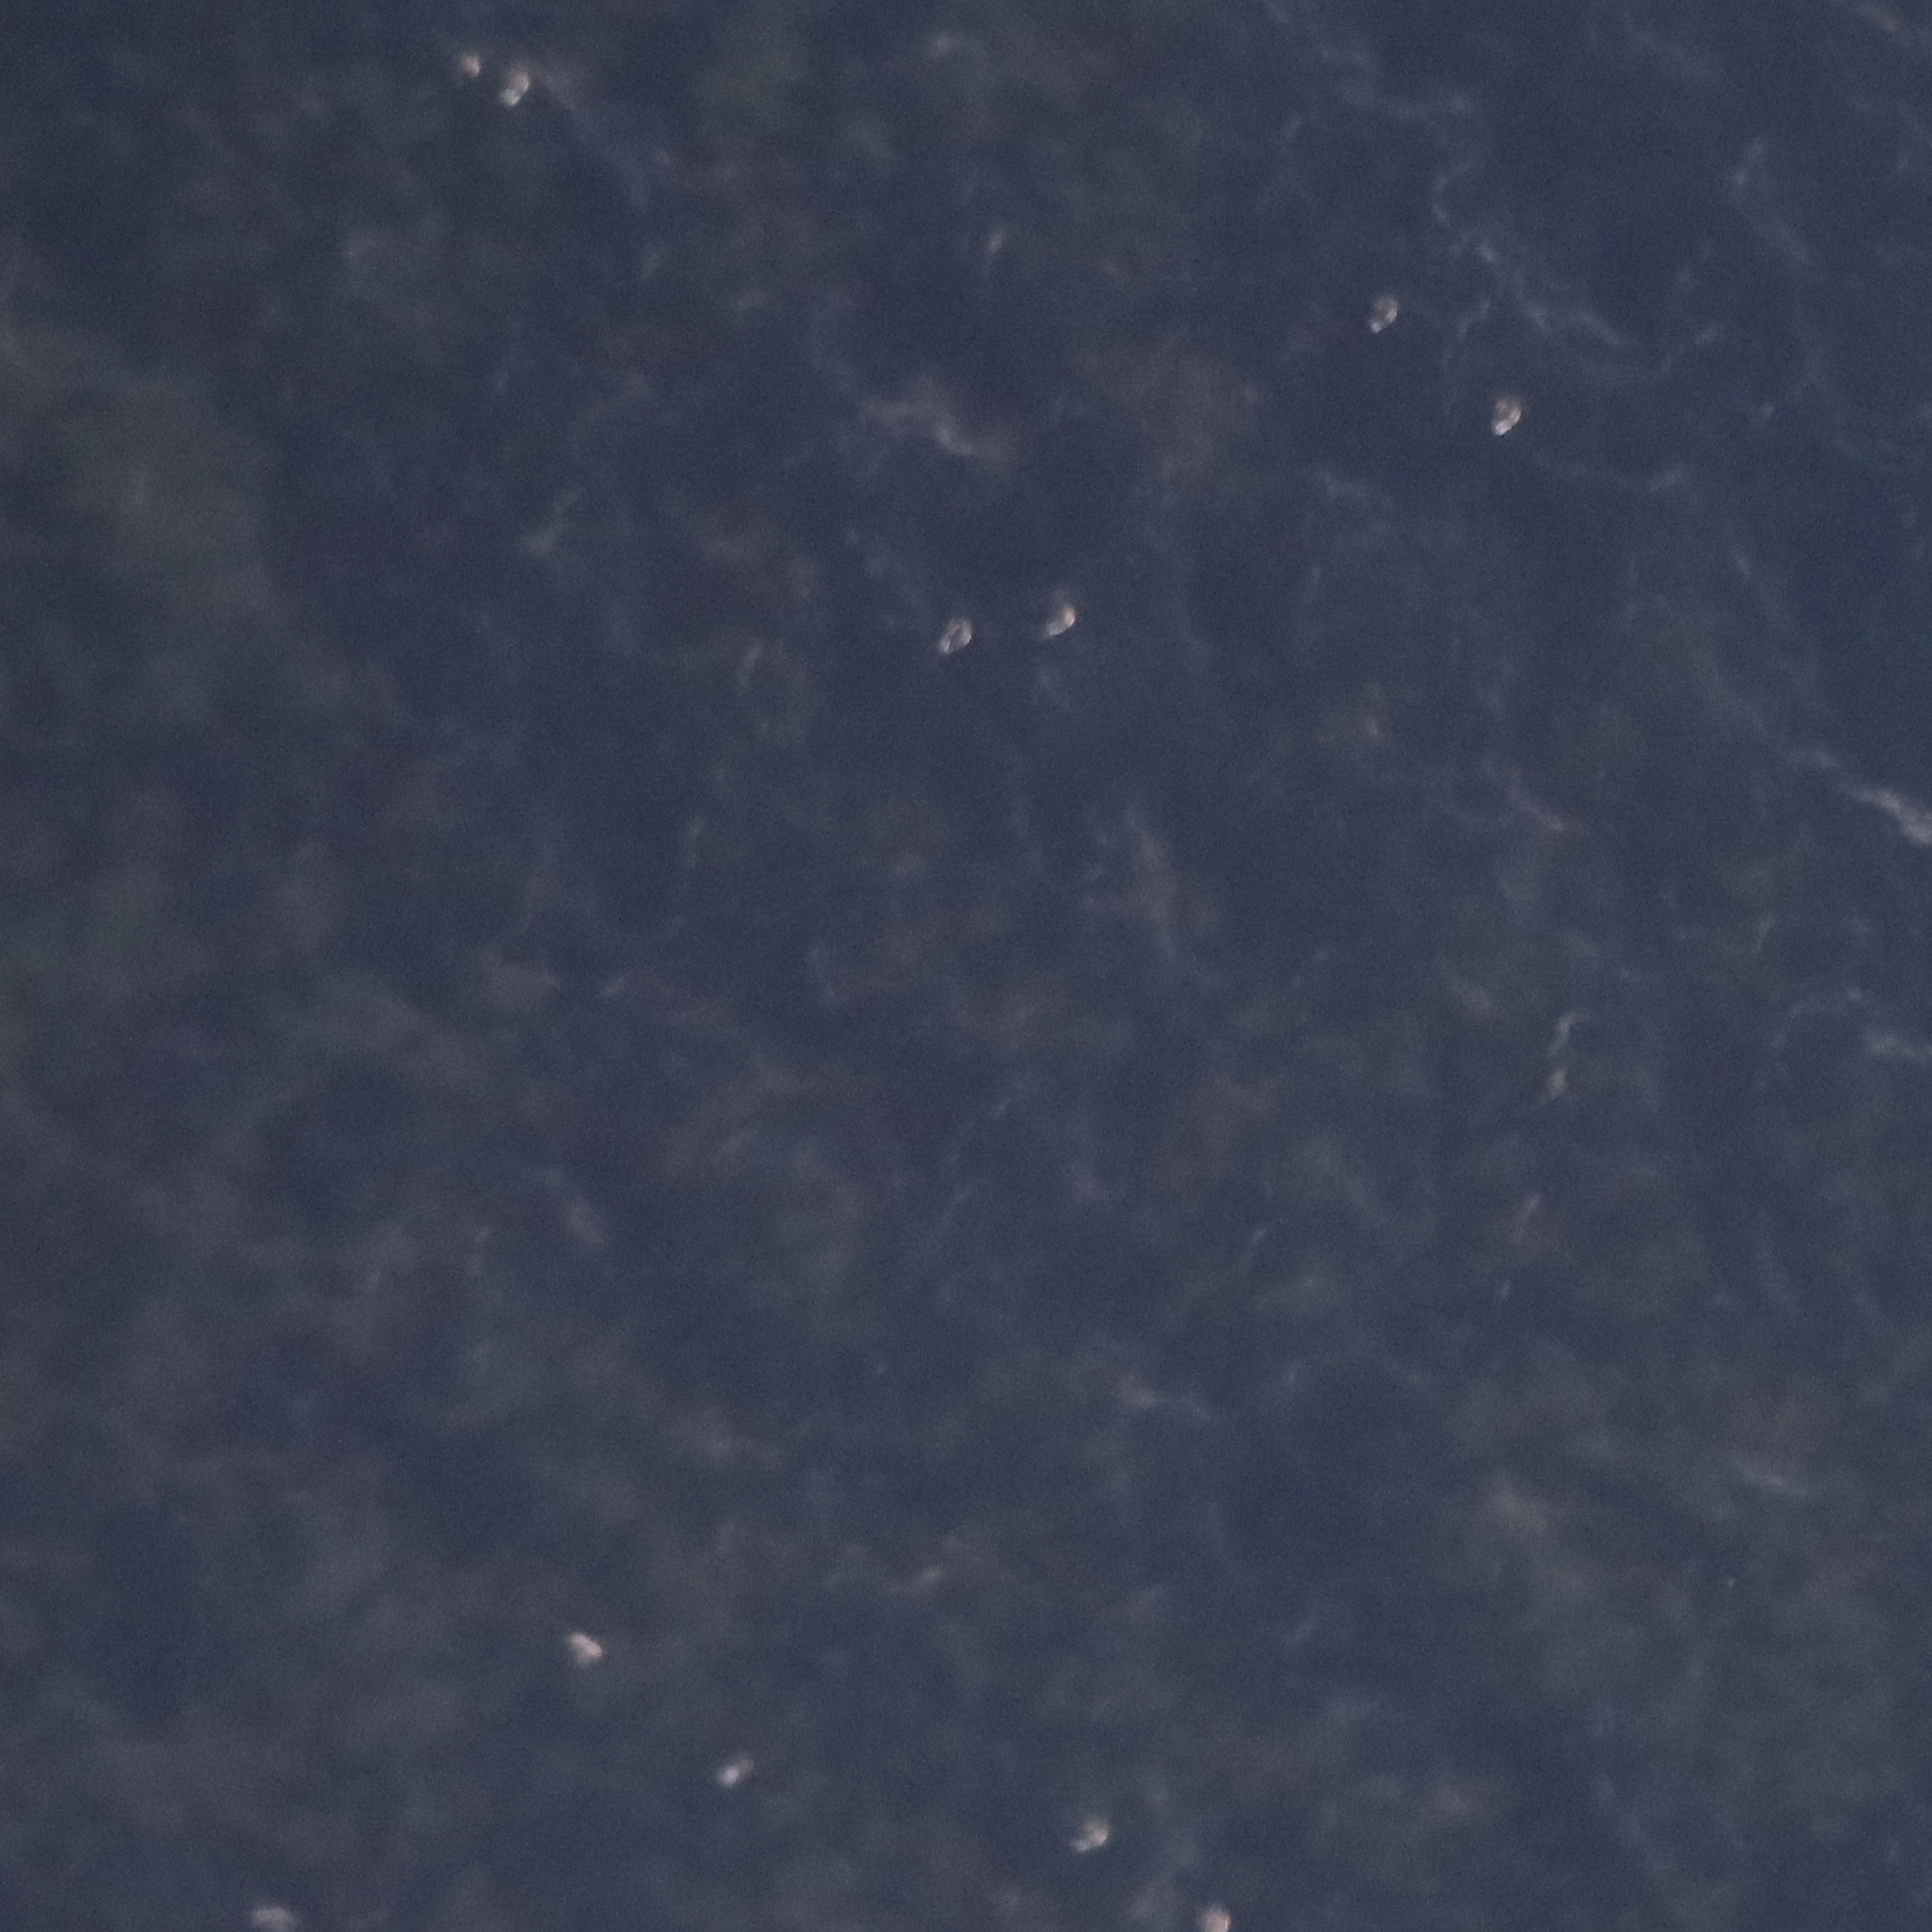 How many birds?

11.